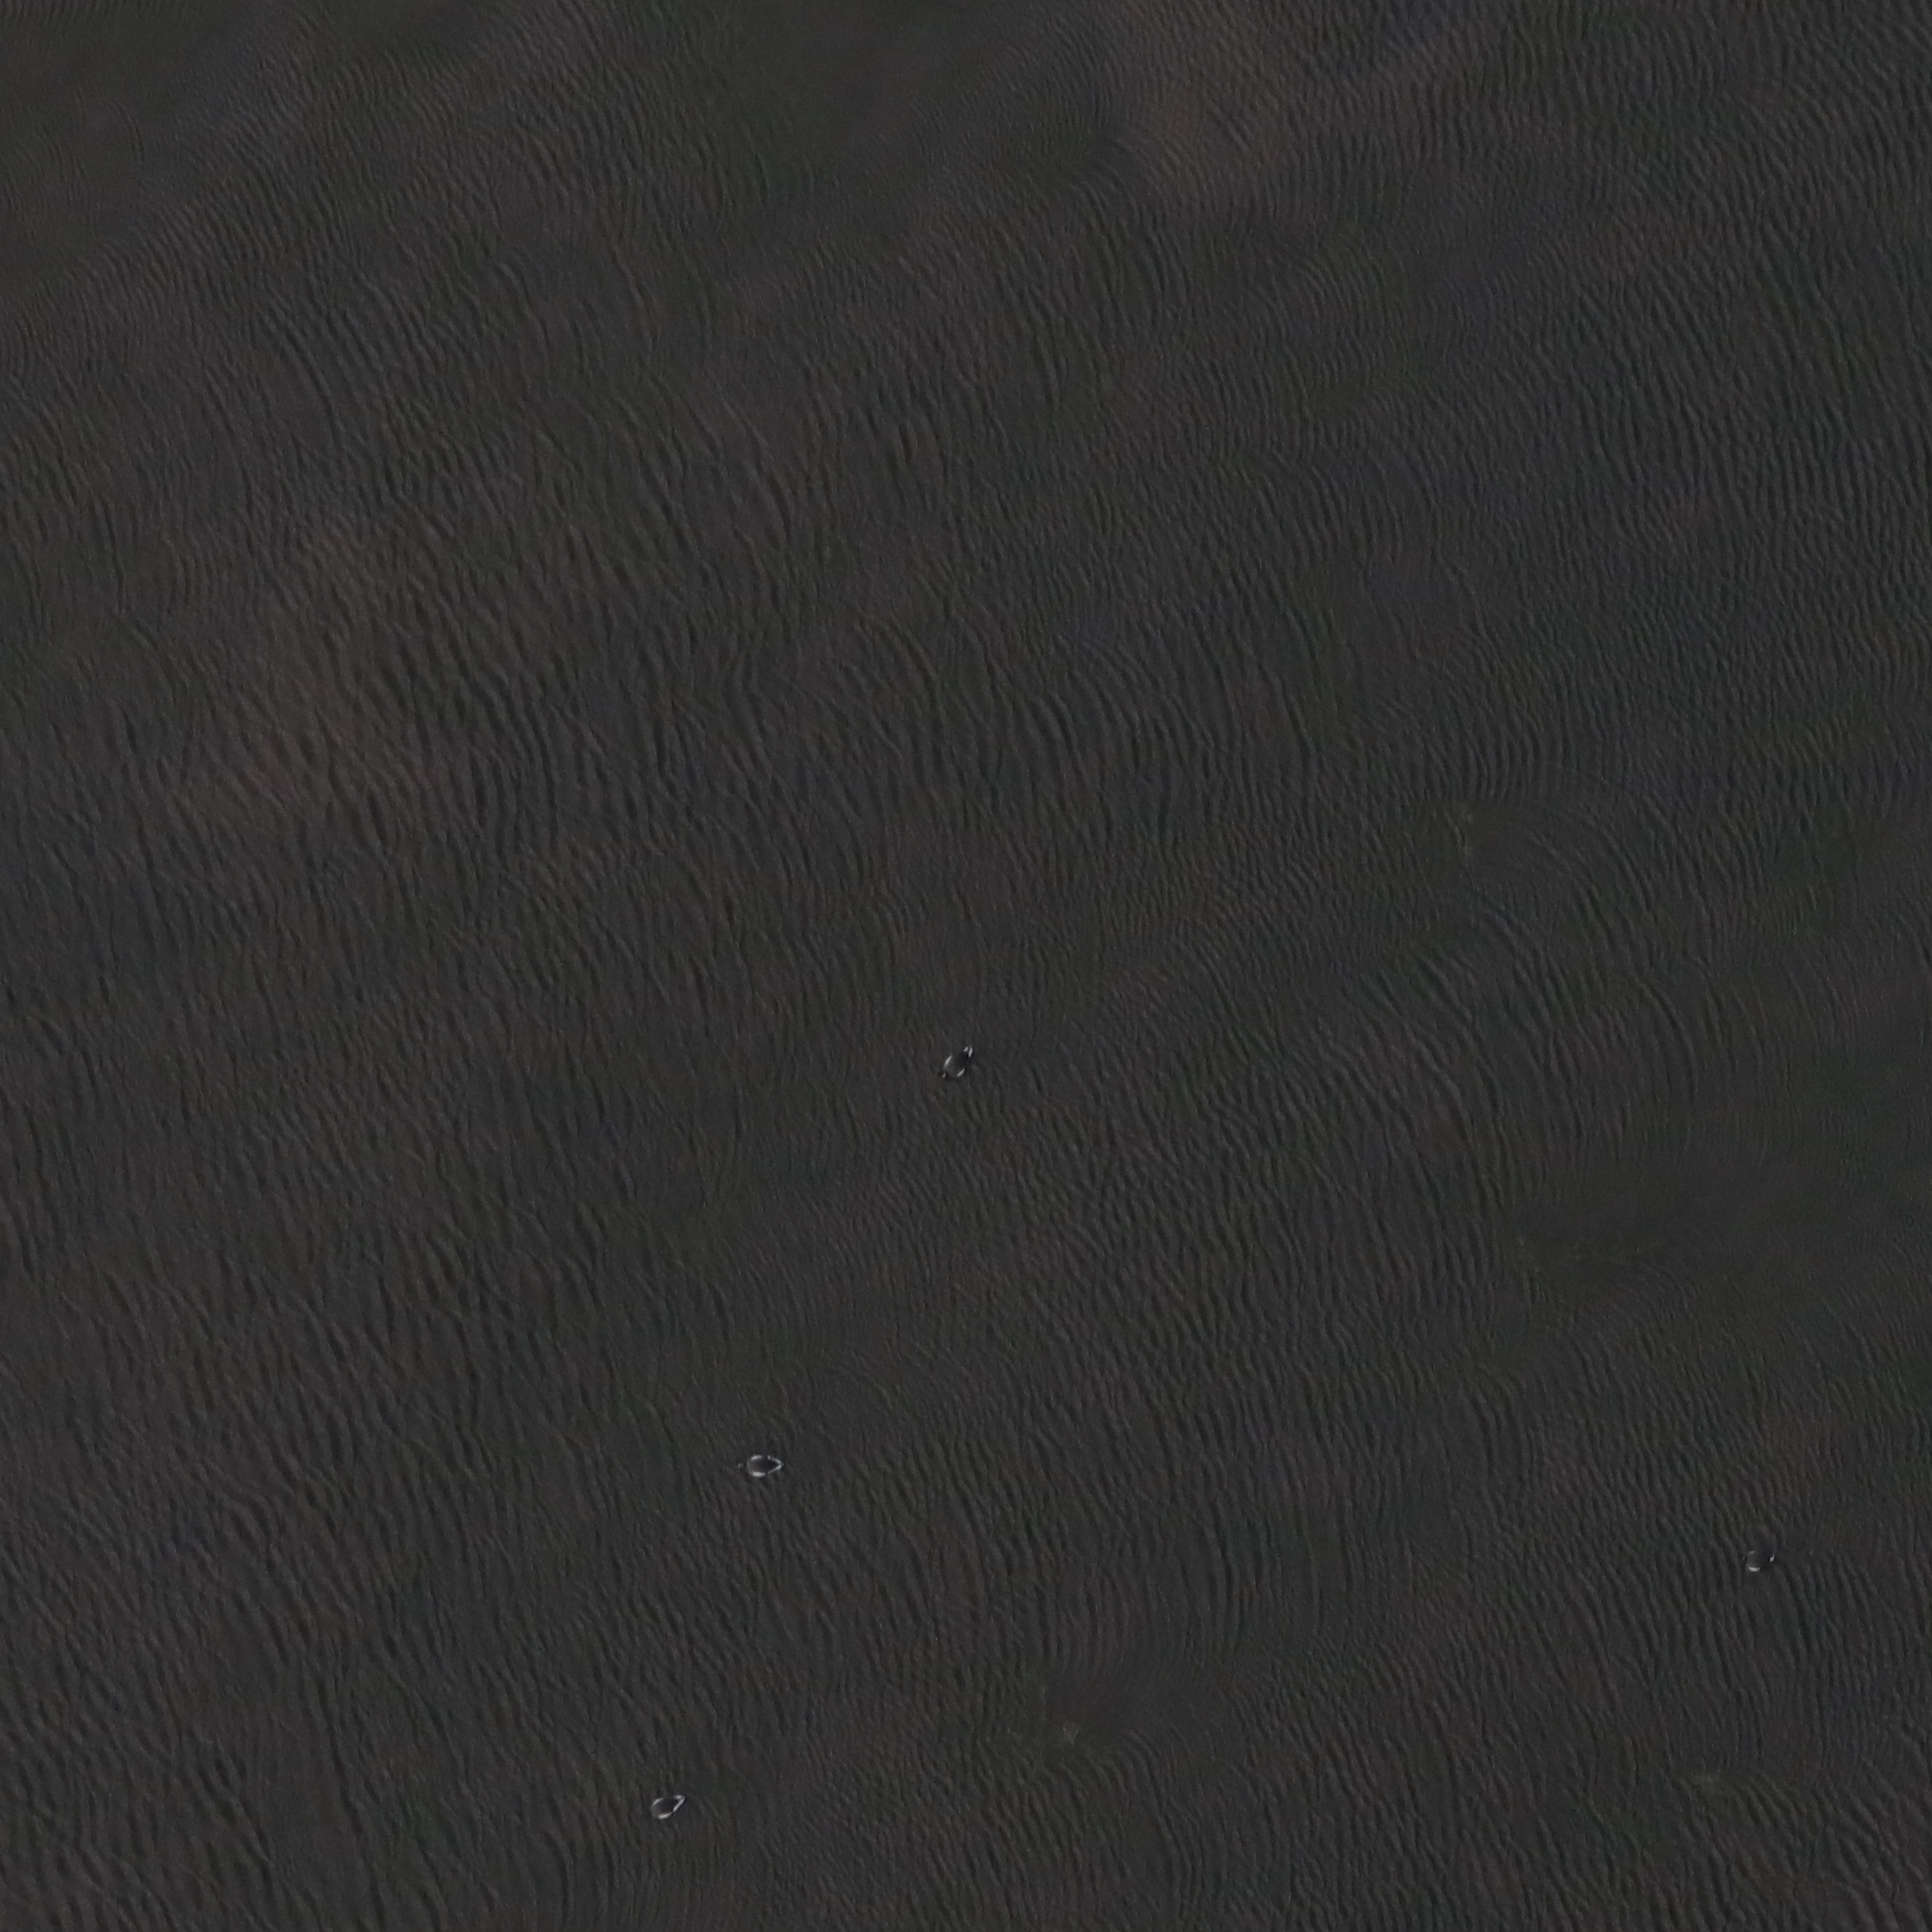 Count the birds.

4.